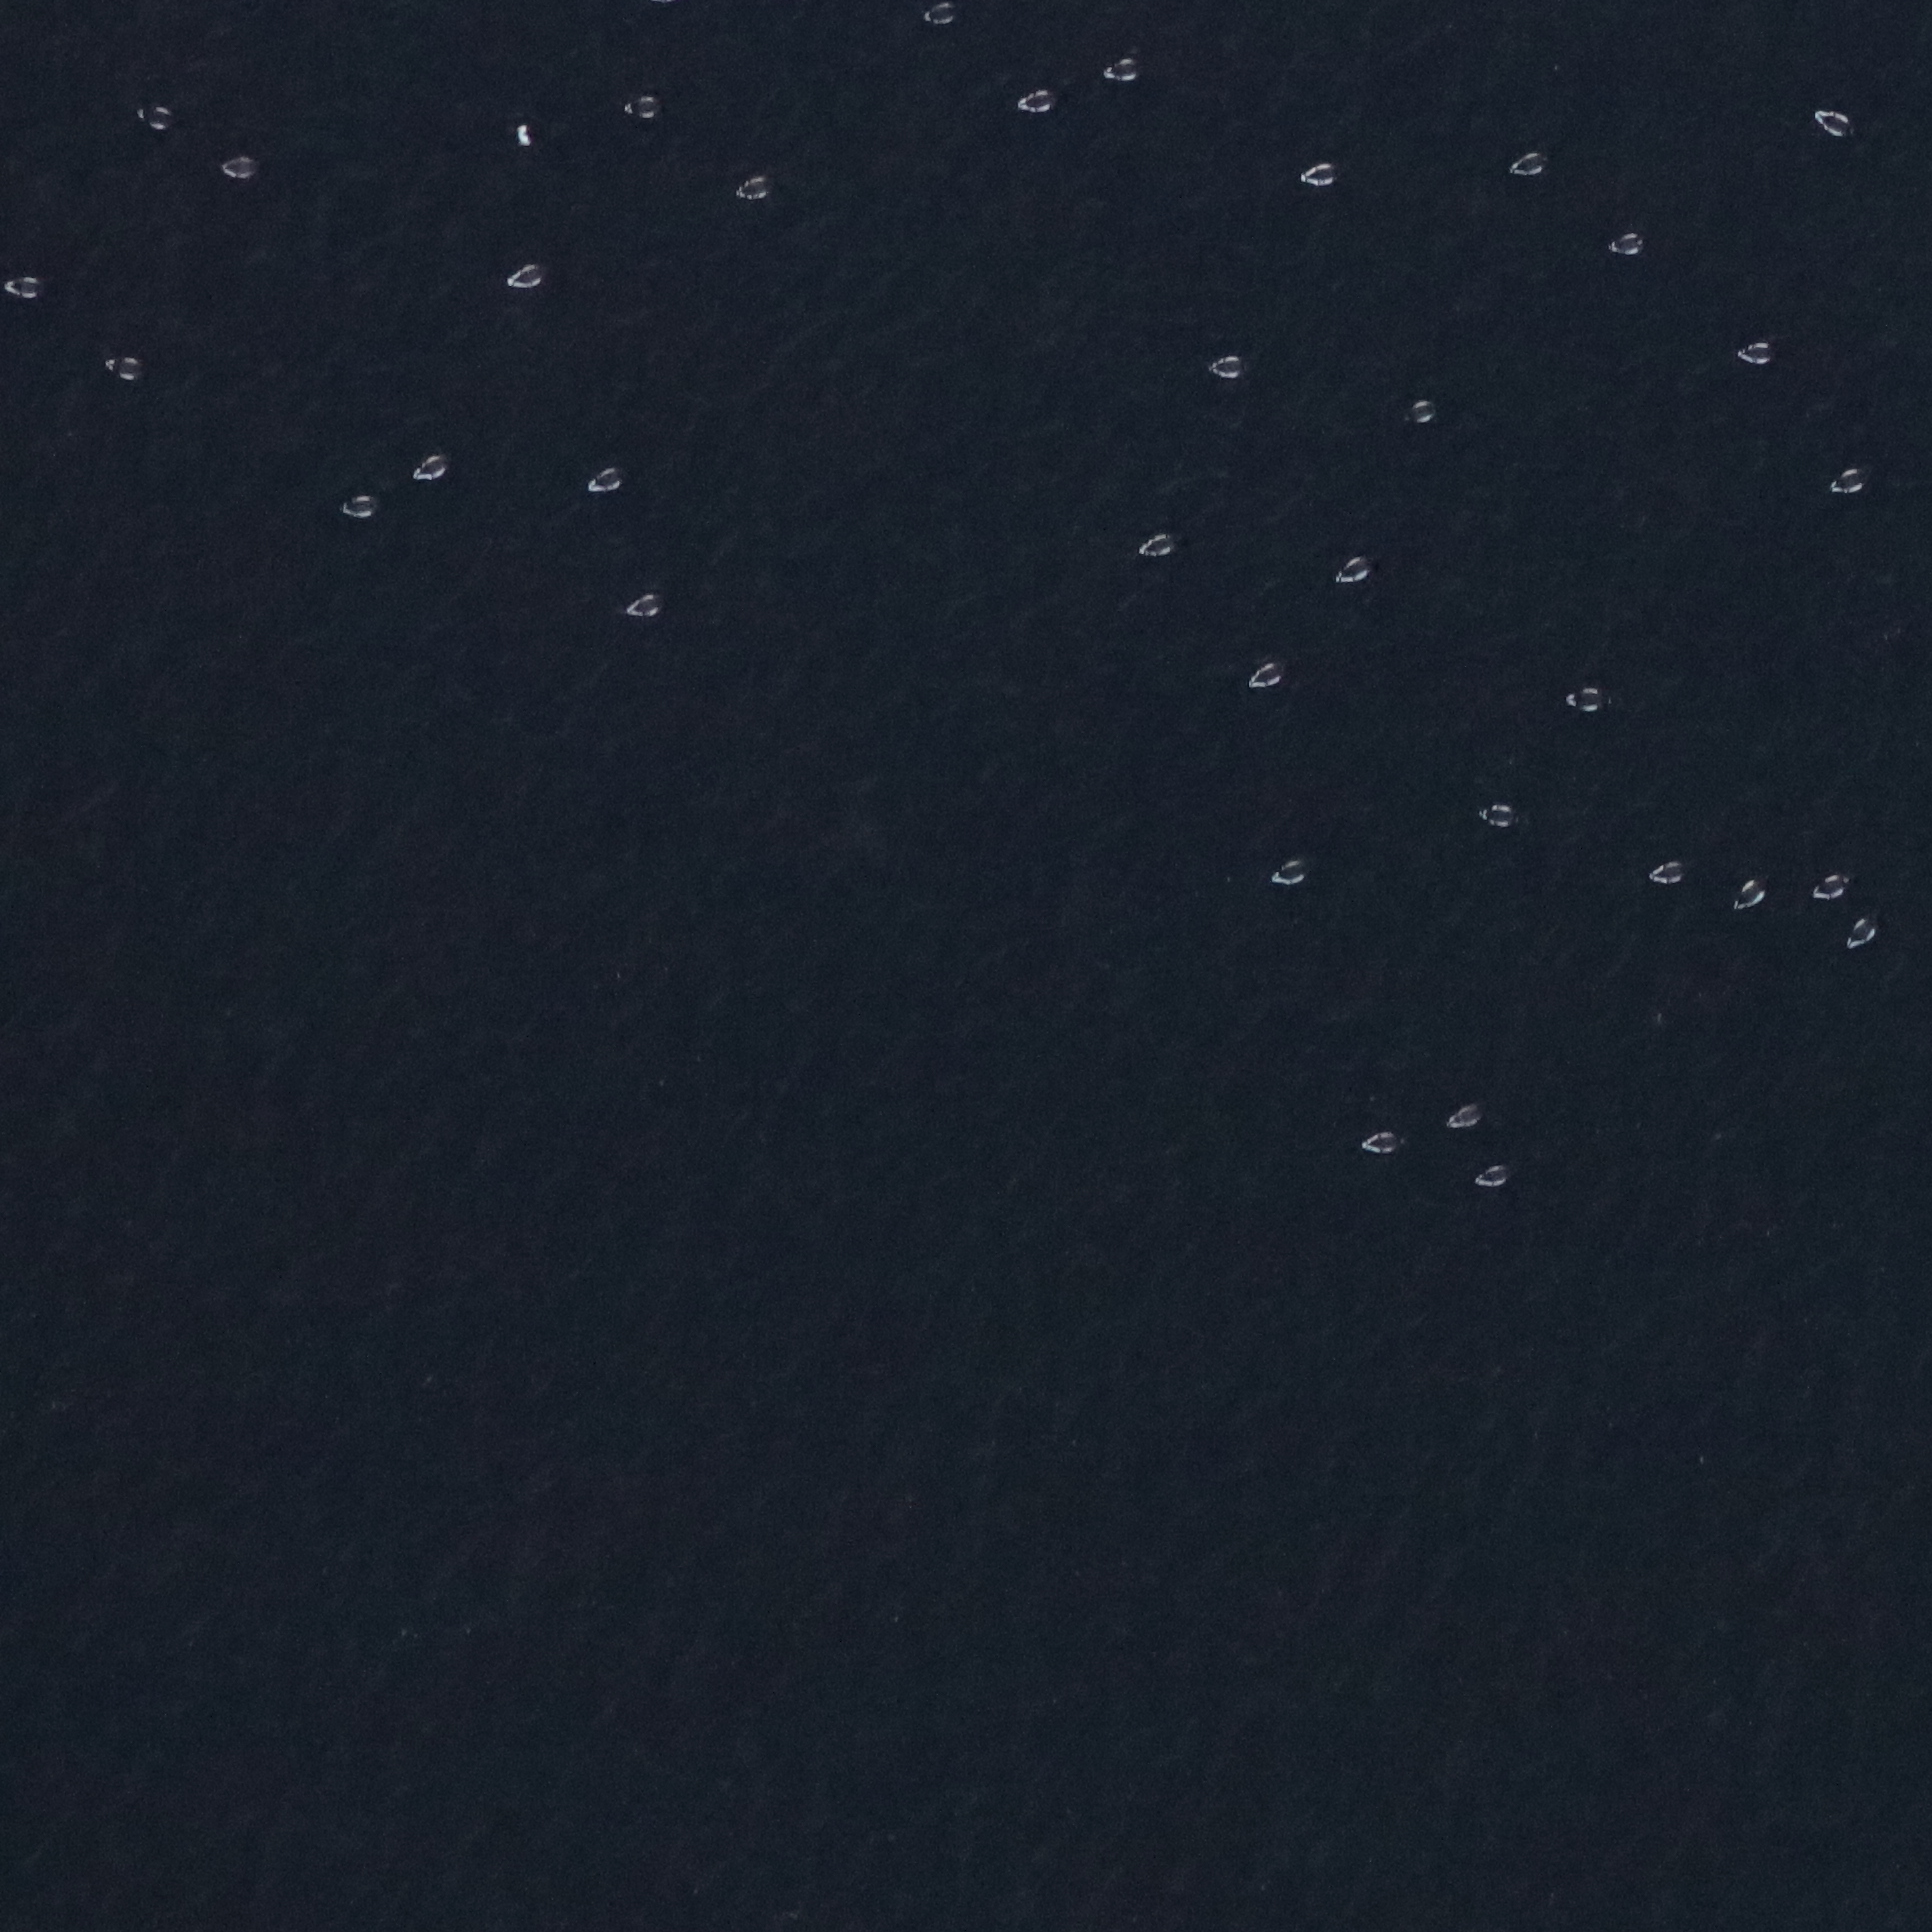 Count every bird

36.